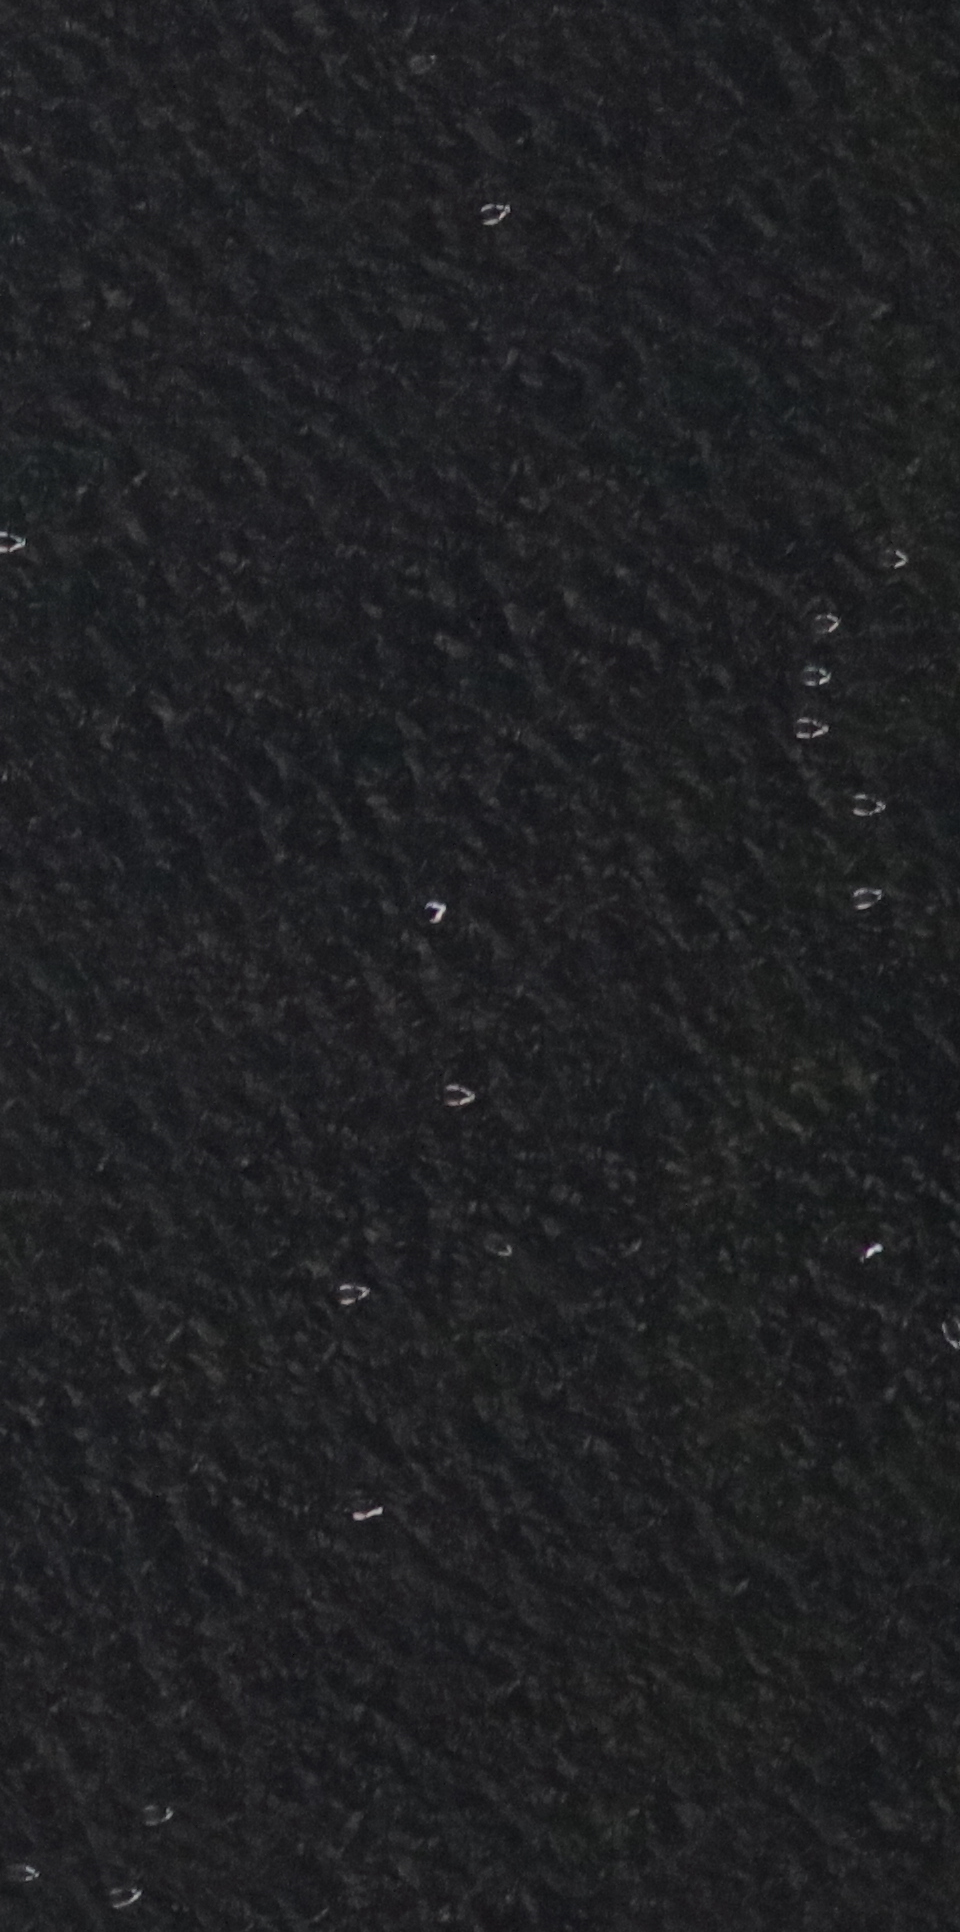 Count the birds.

19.